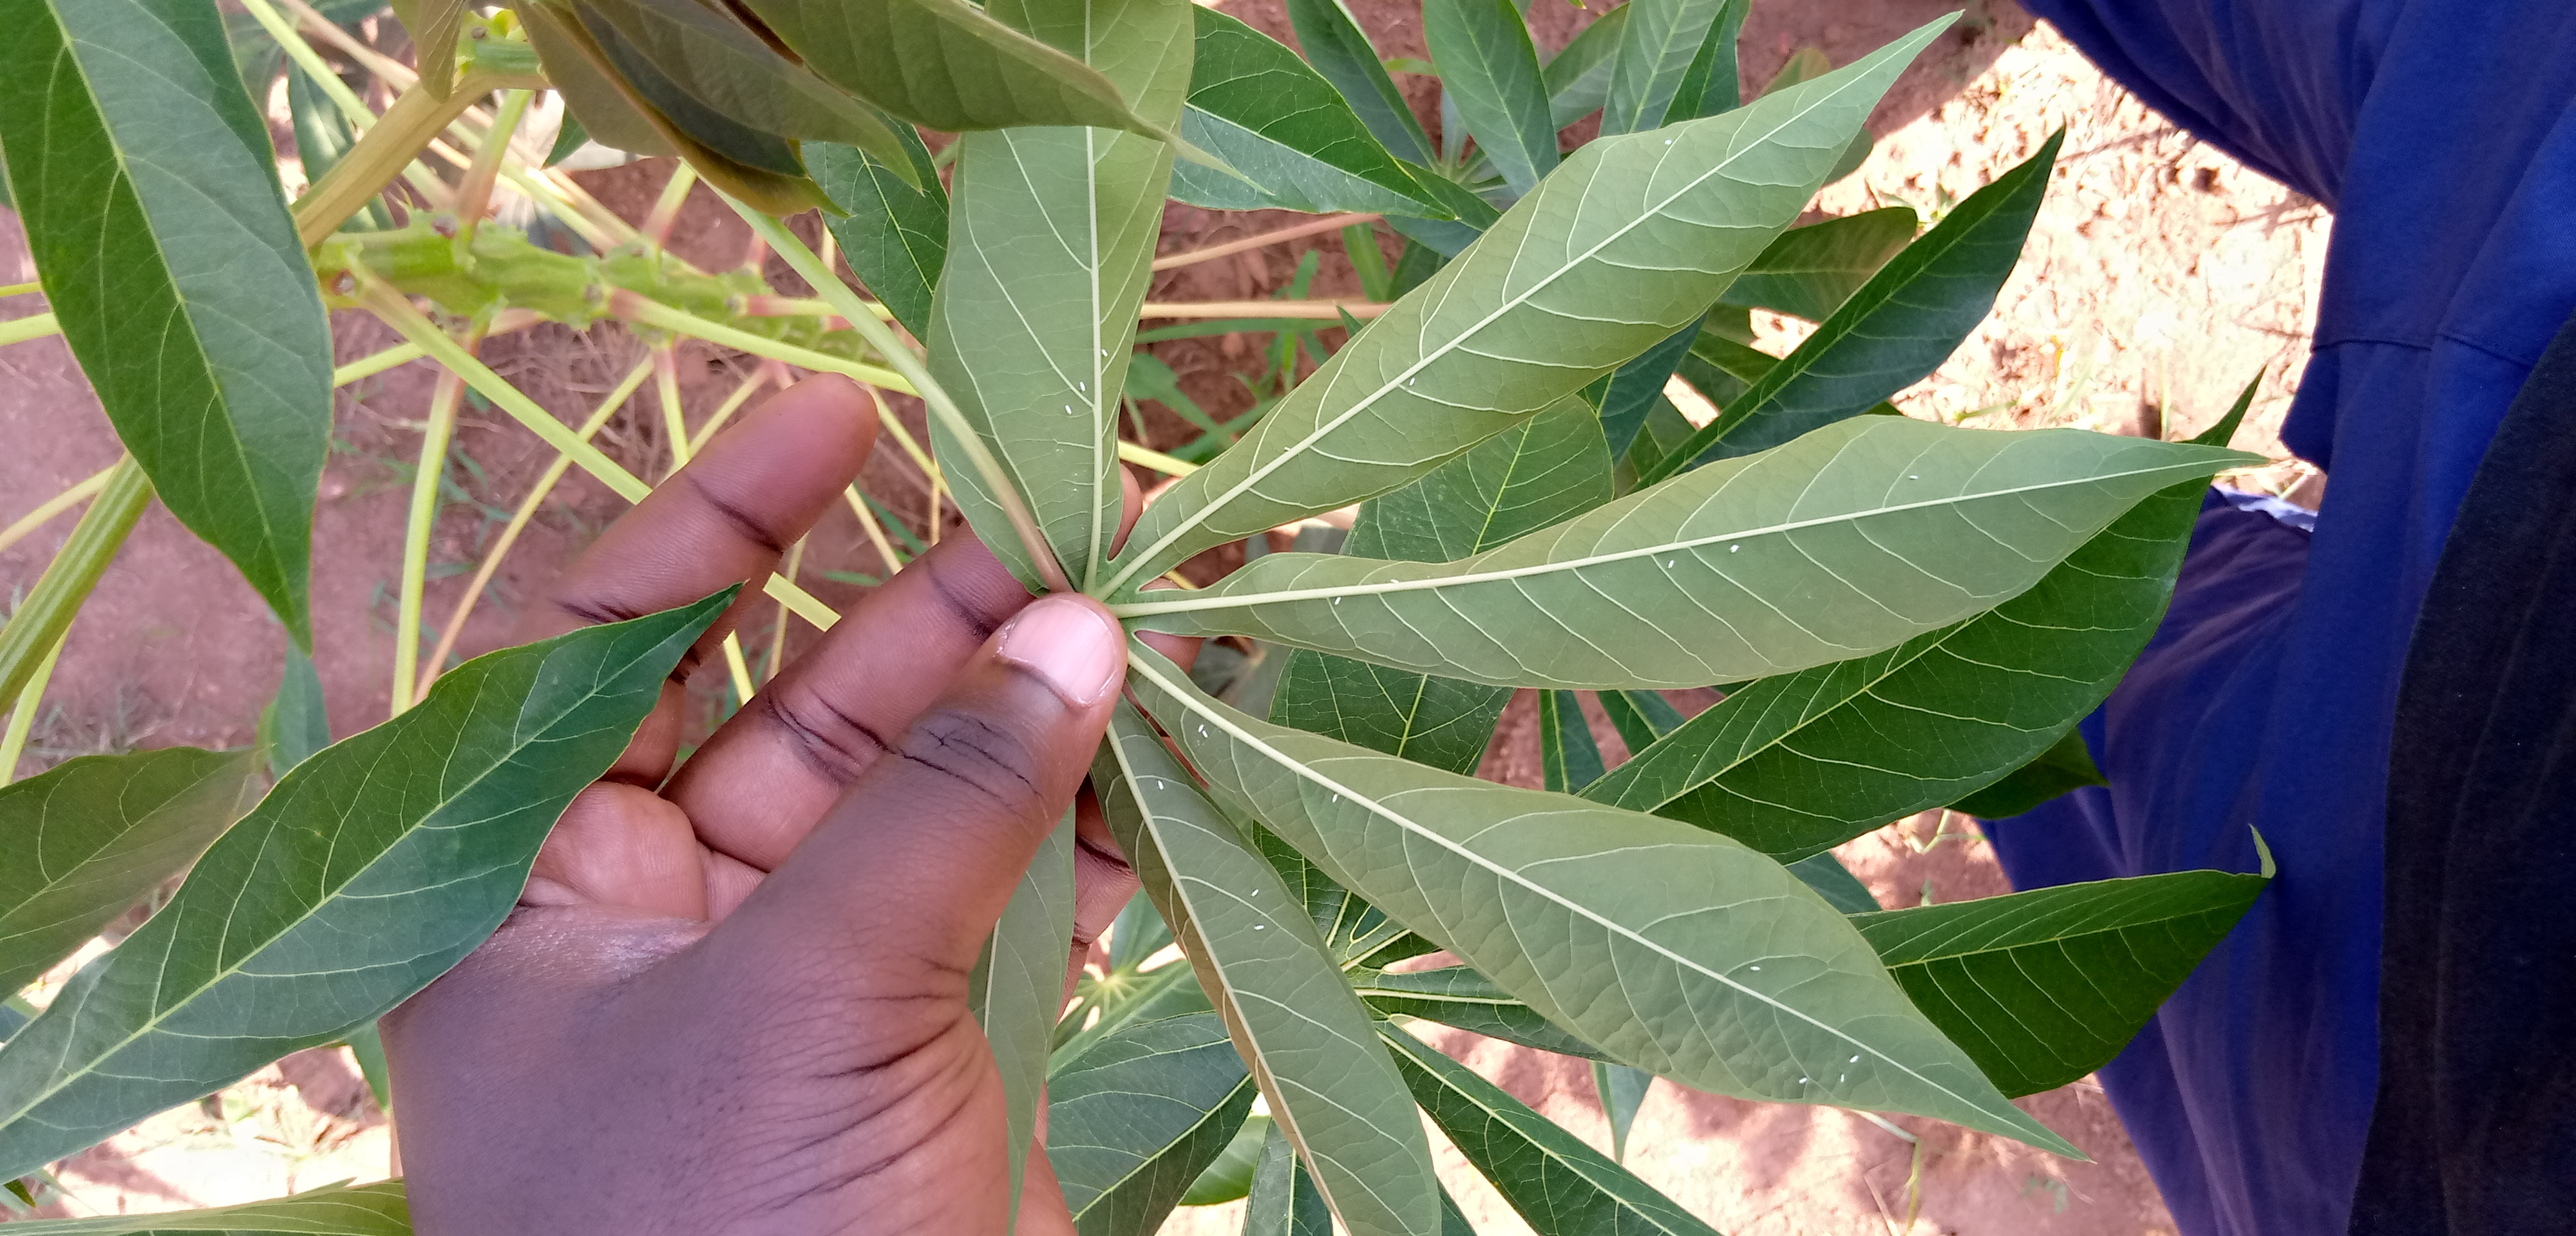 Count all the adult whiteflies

21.